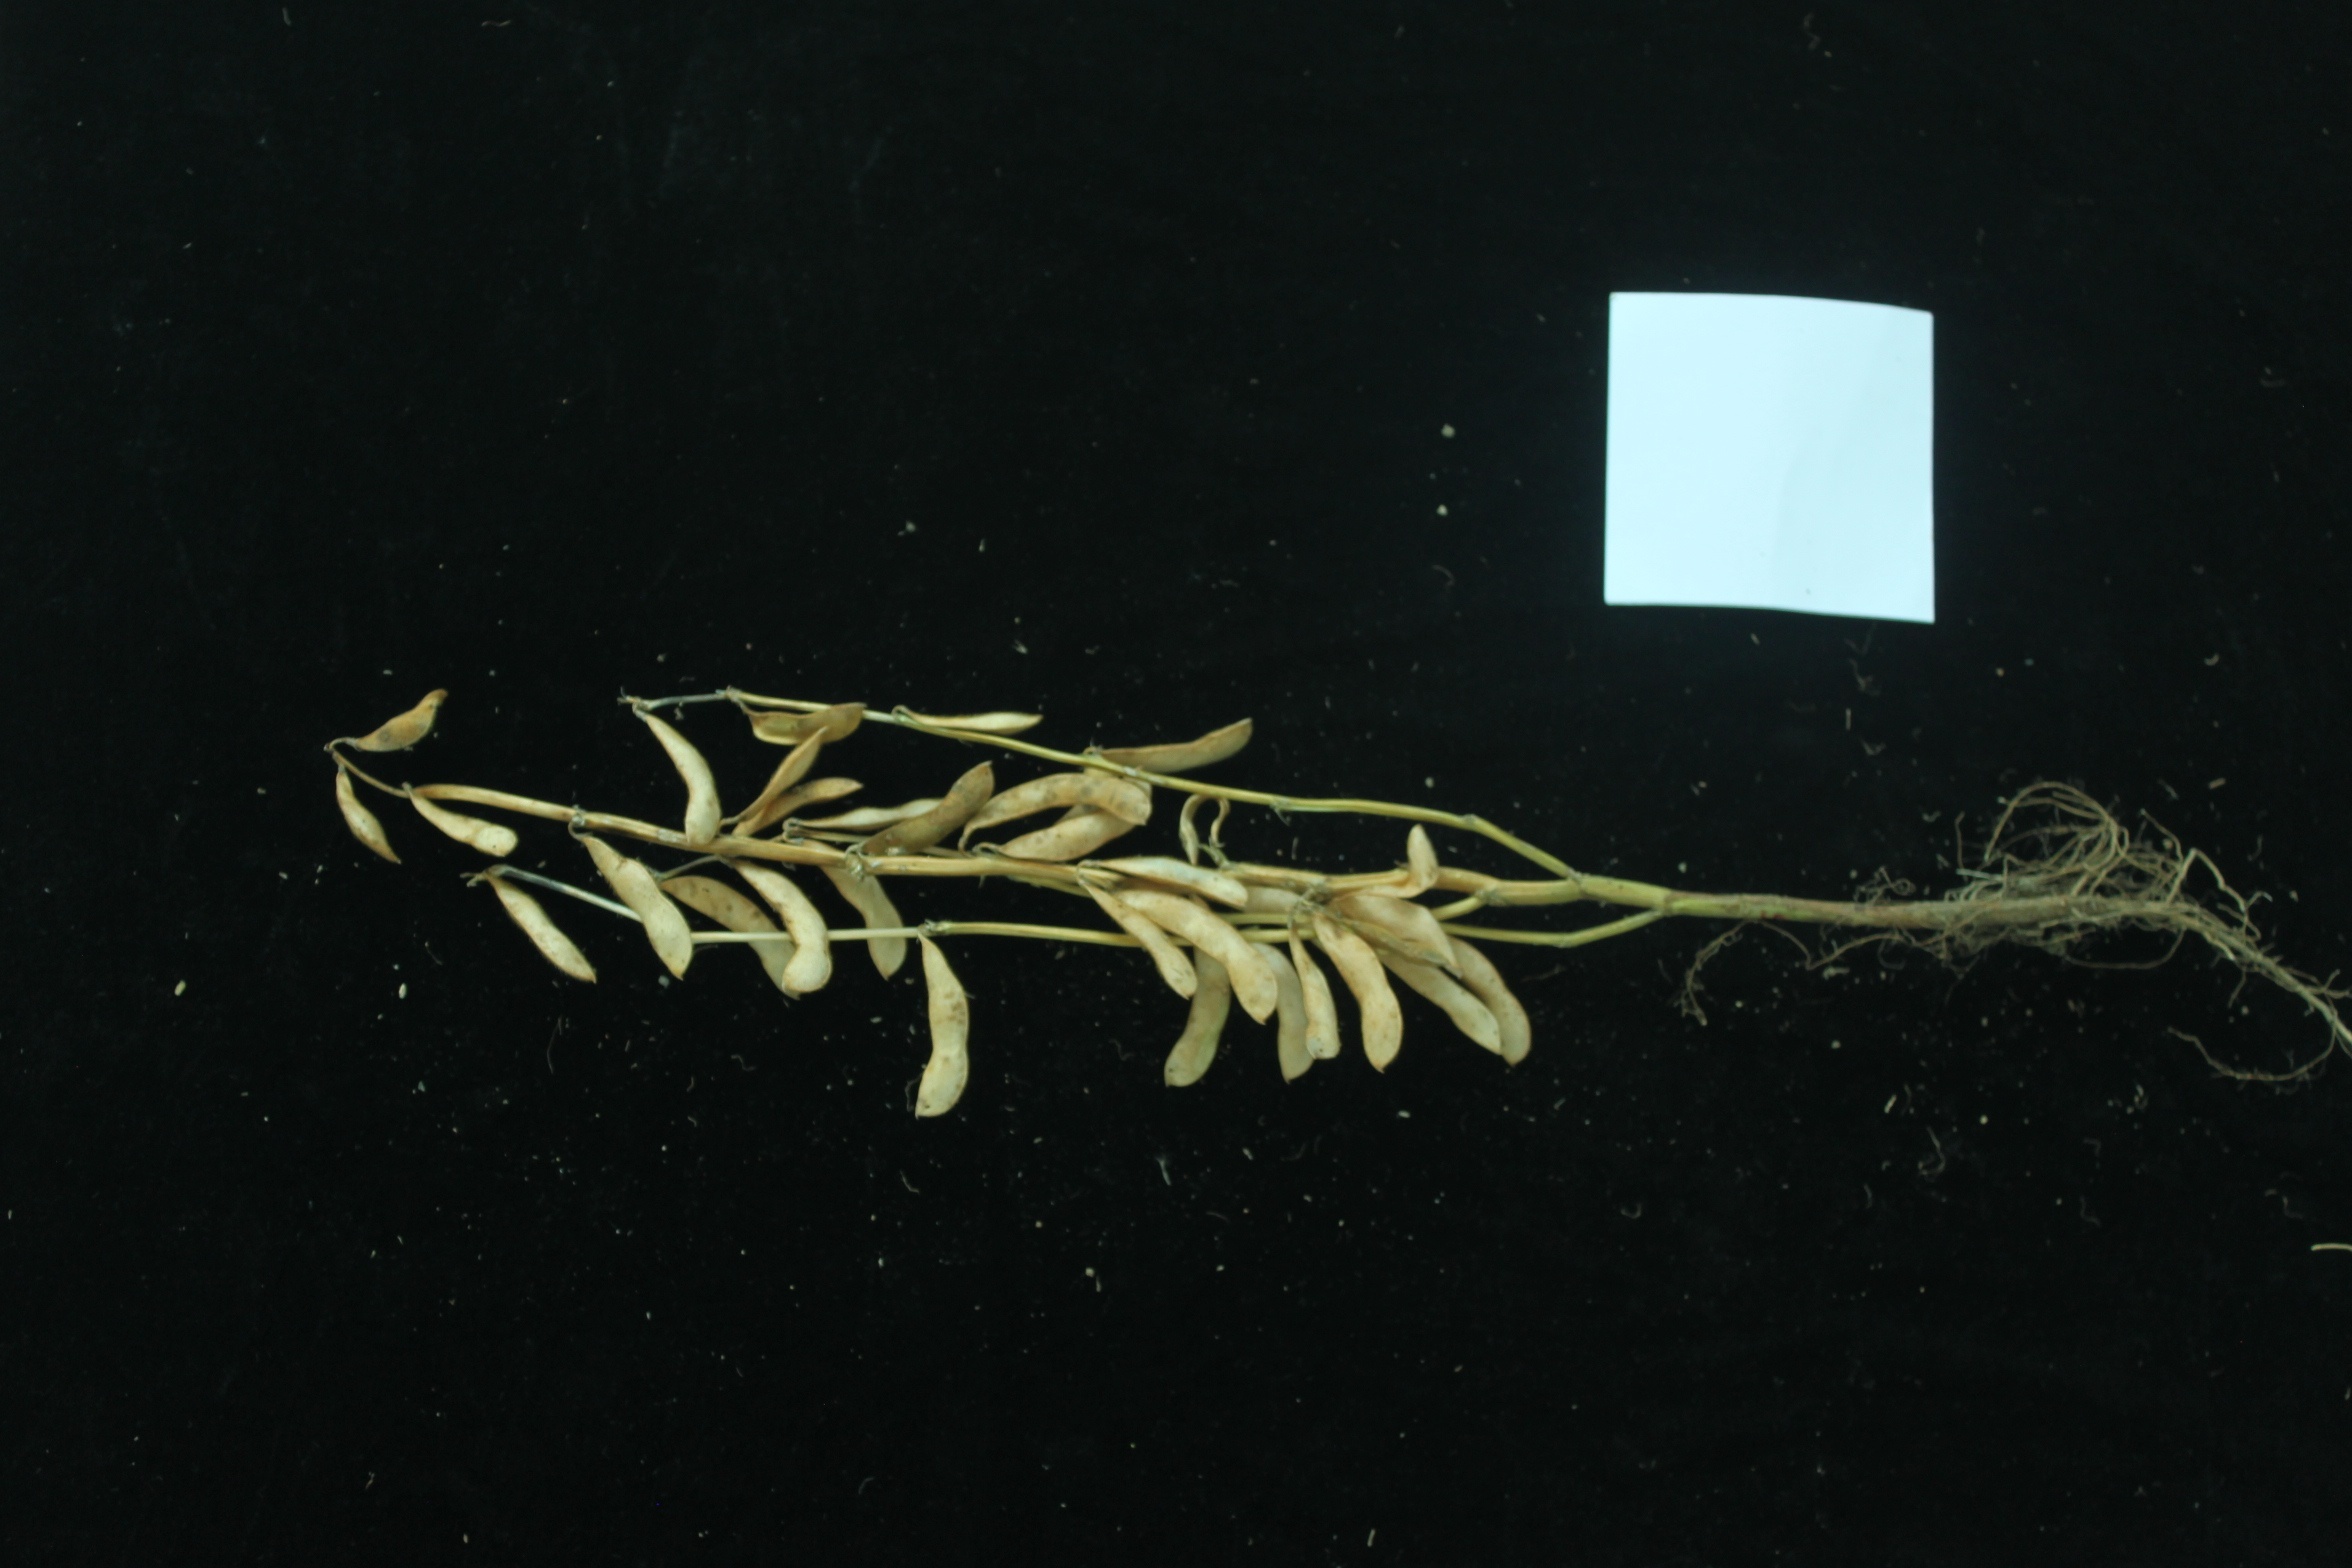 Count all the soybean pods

32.